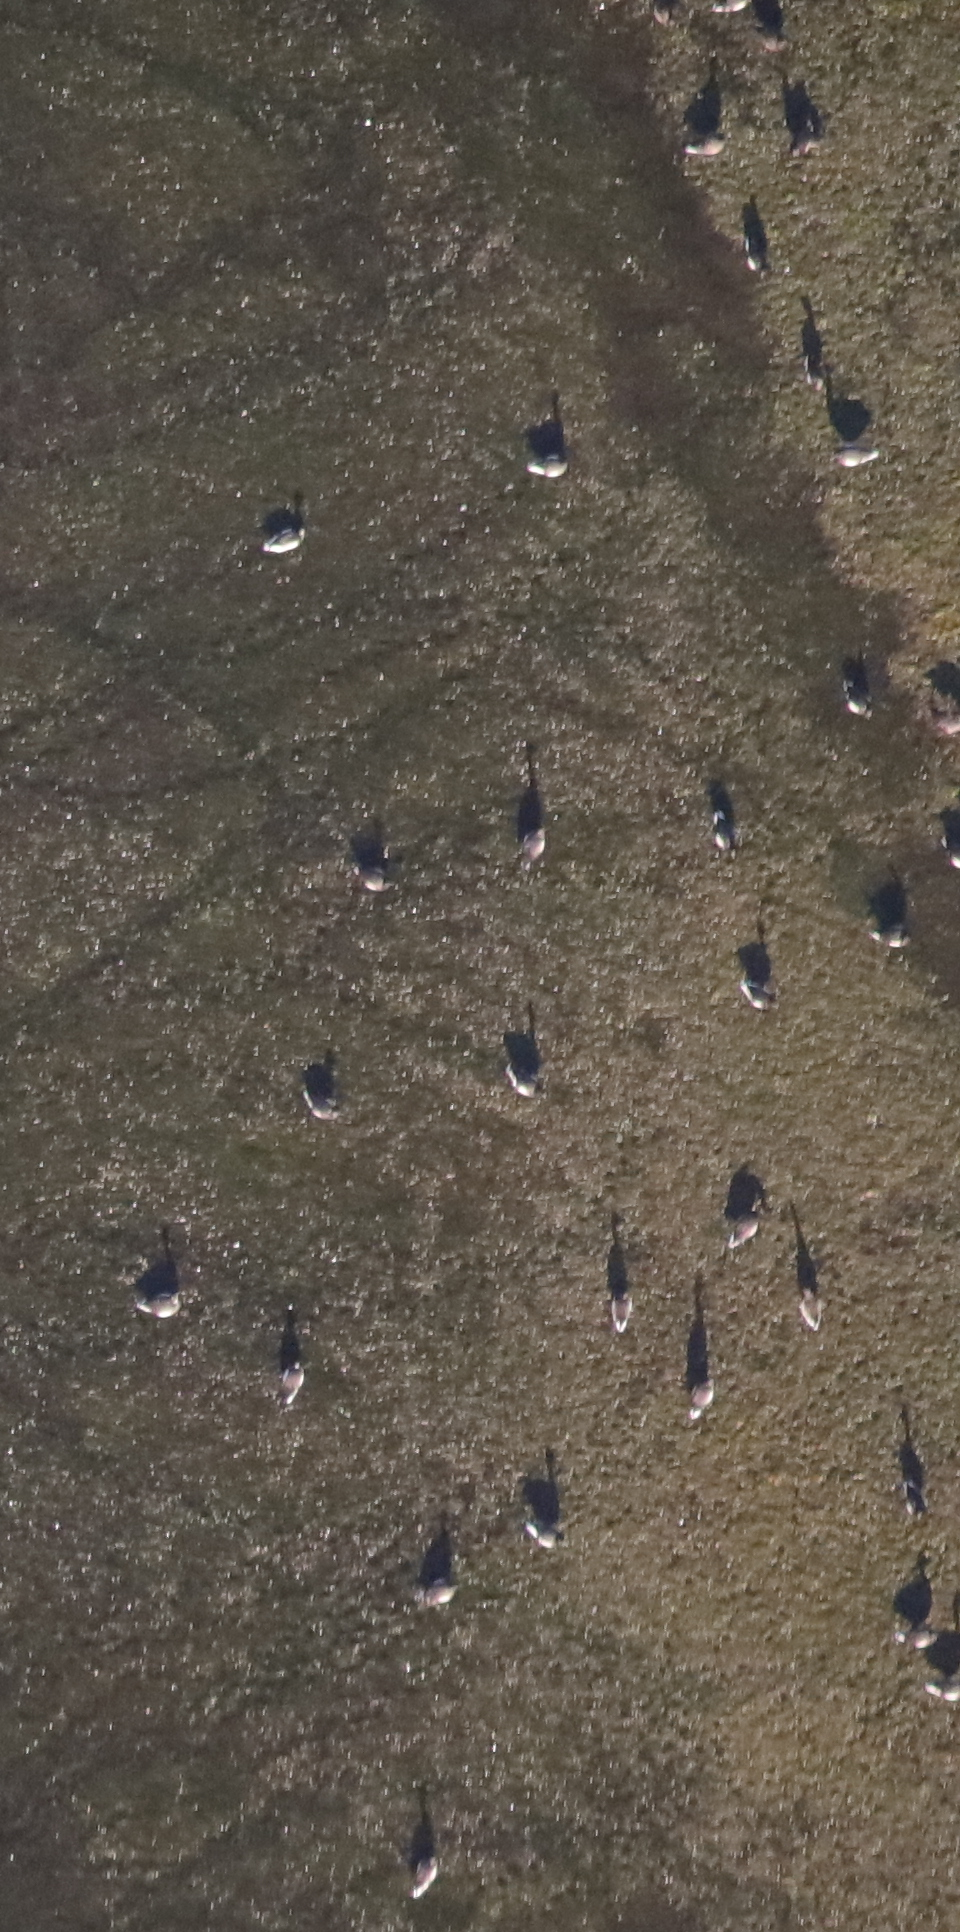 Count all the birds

31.